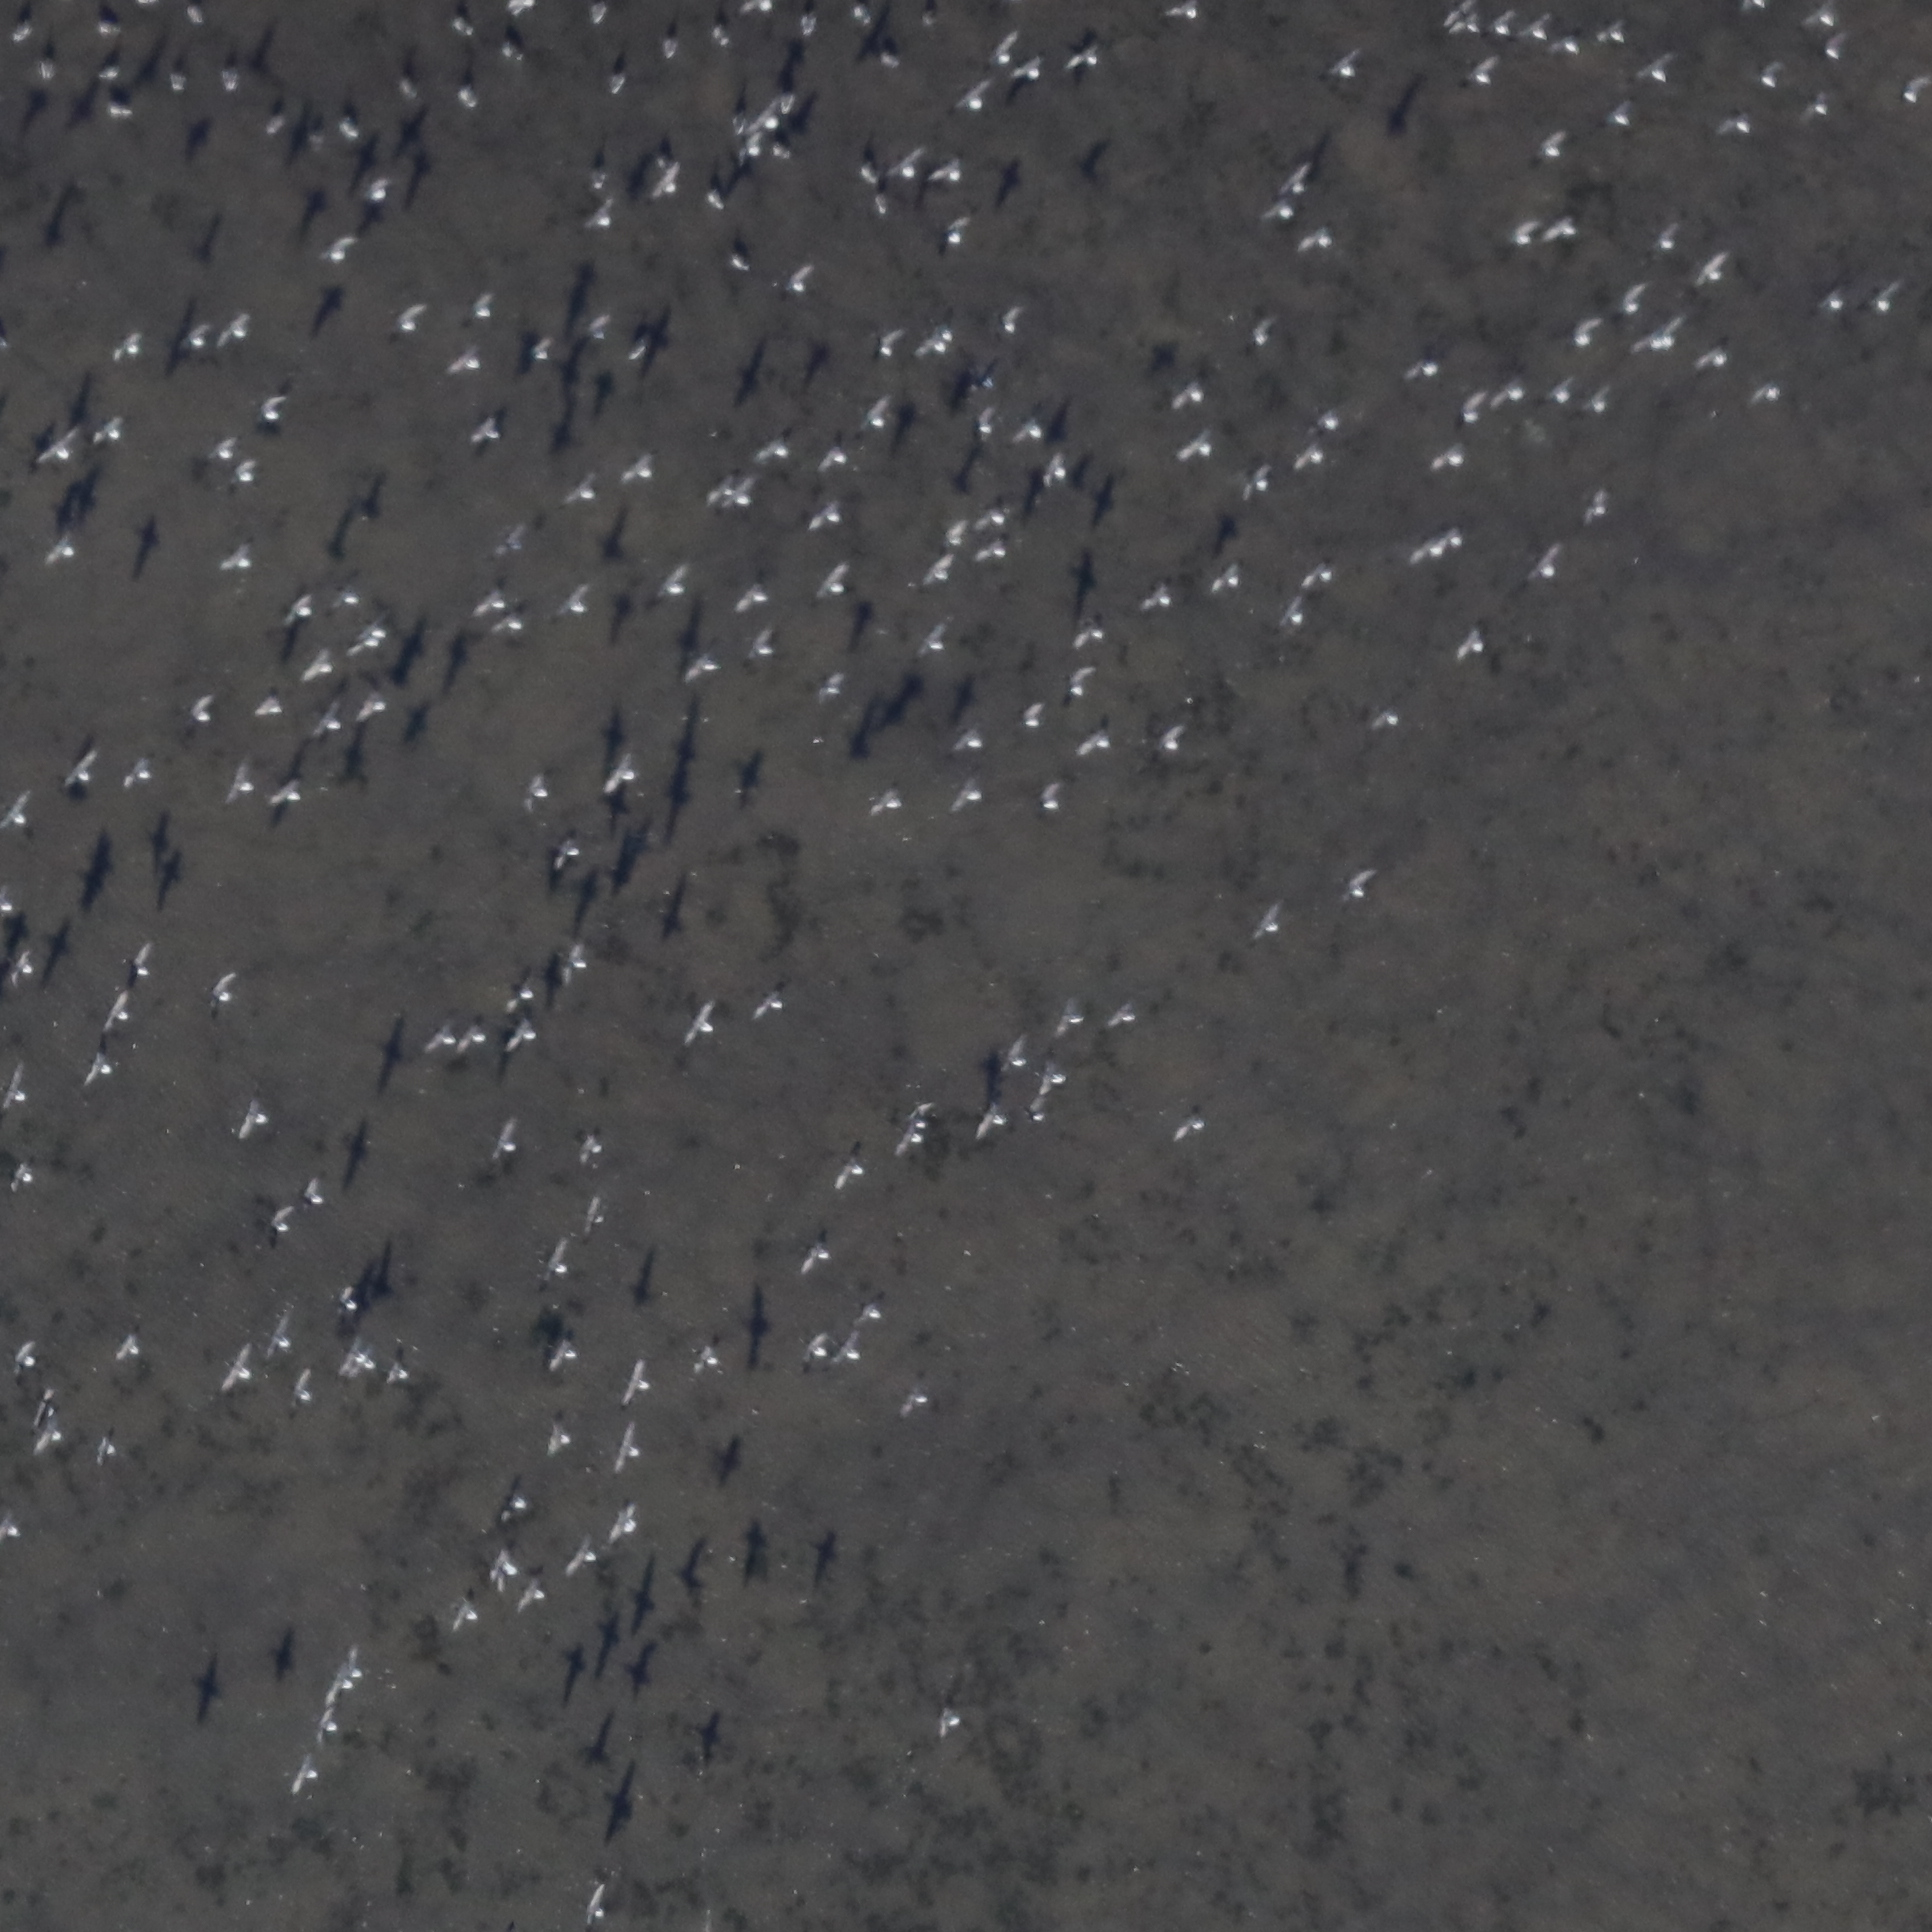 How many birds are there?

248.